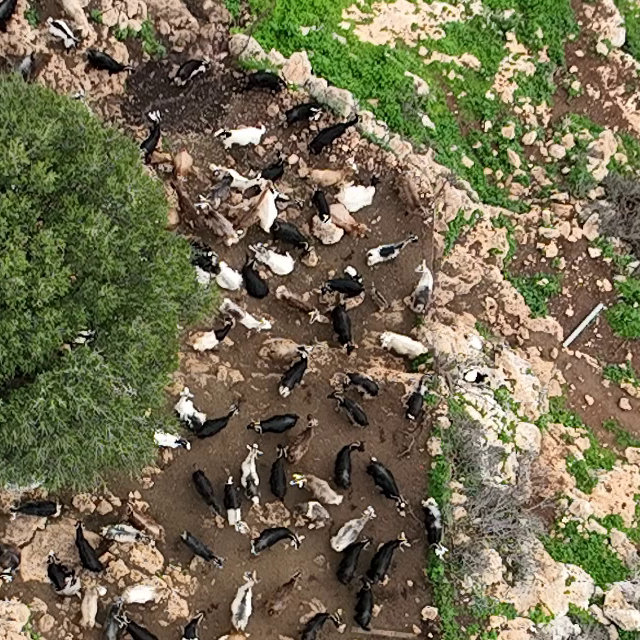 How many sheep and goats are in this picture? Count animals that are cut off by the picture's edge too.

79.